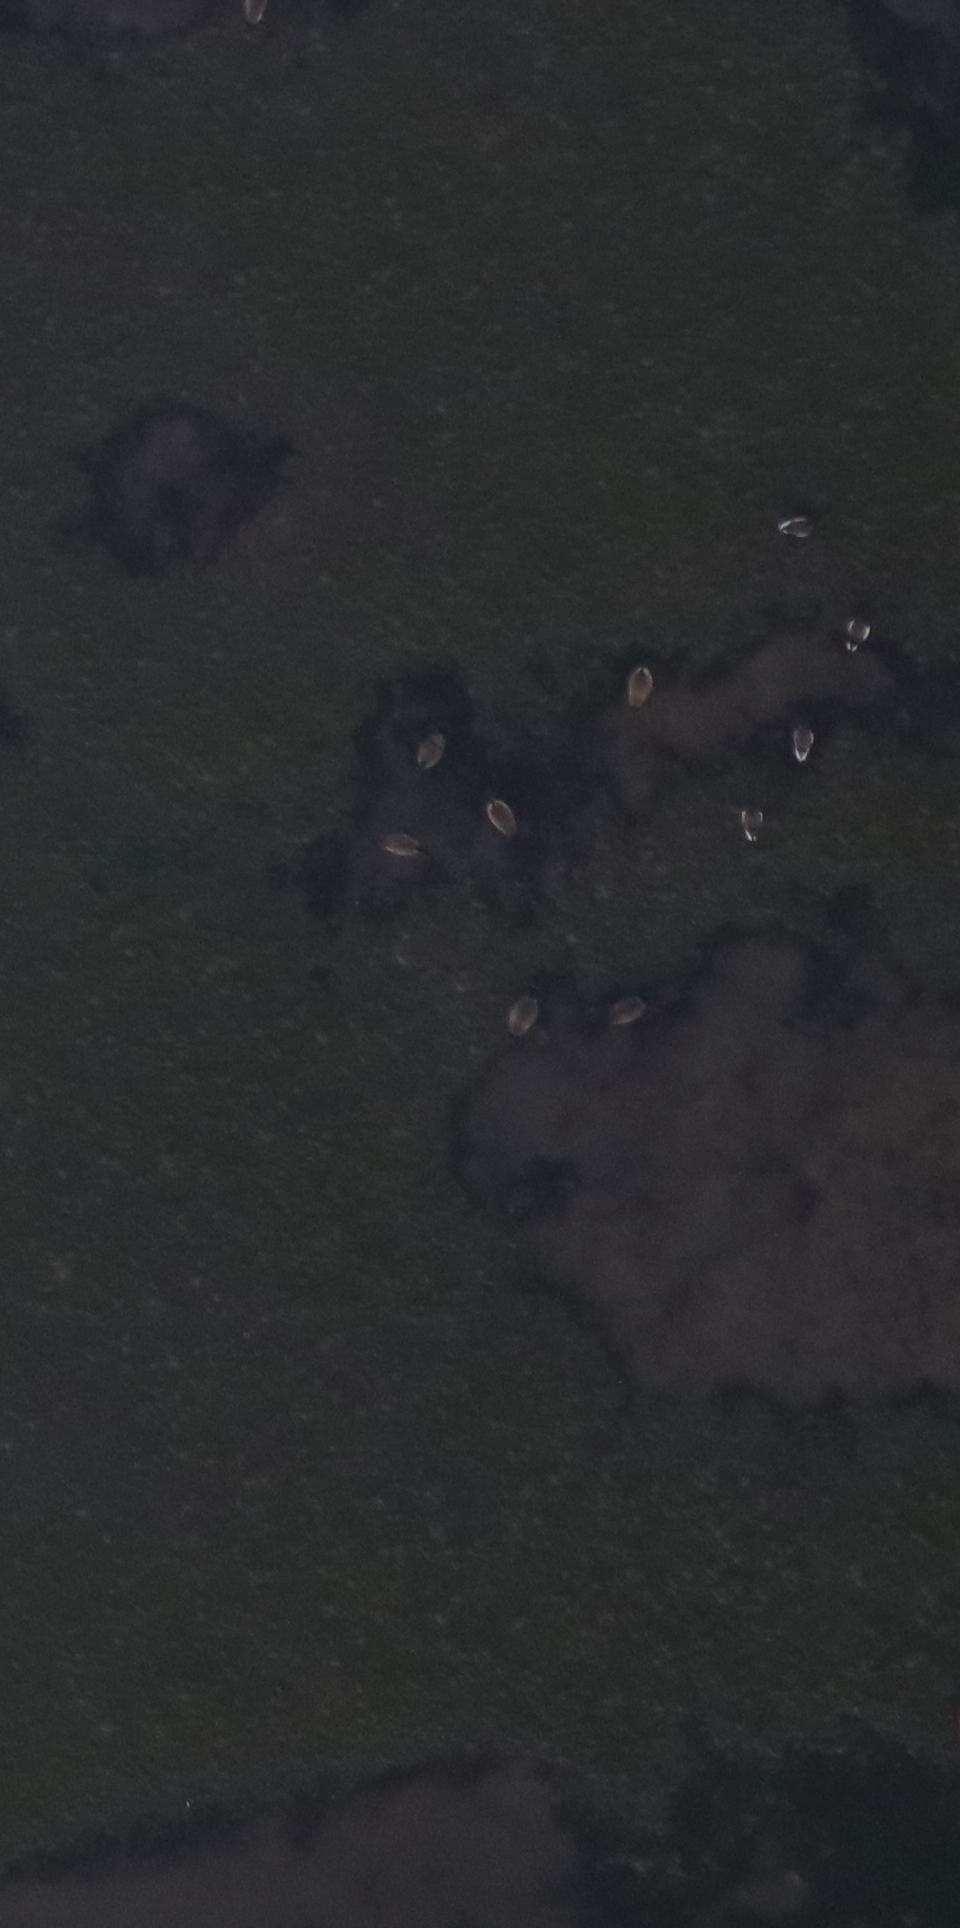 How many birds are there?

11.